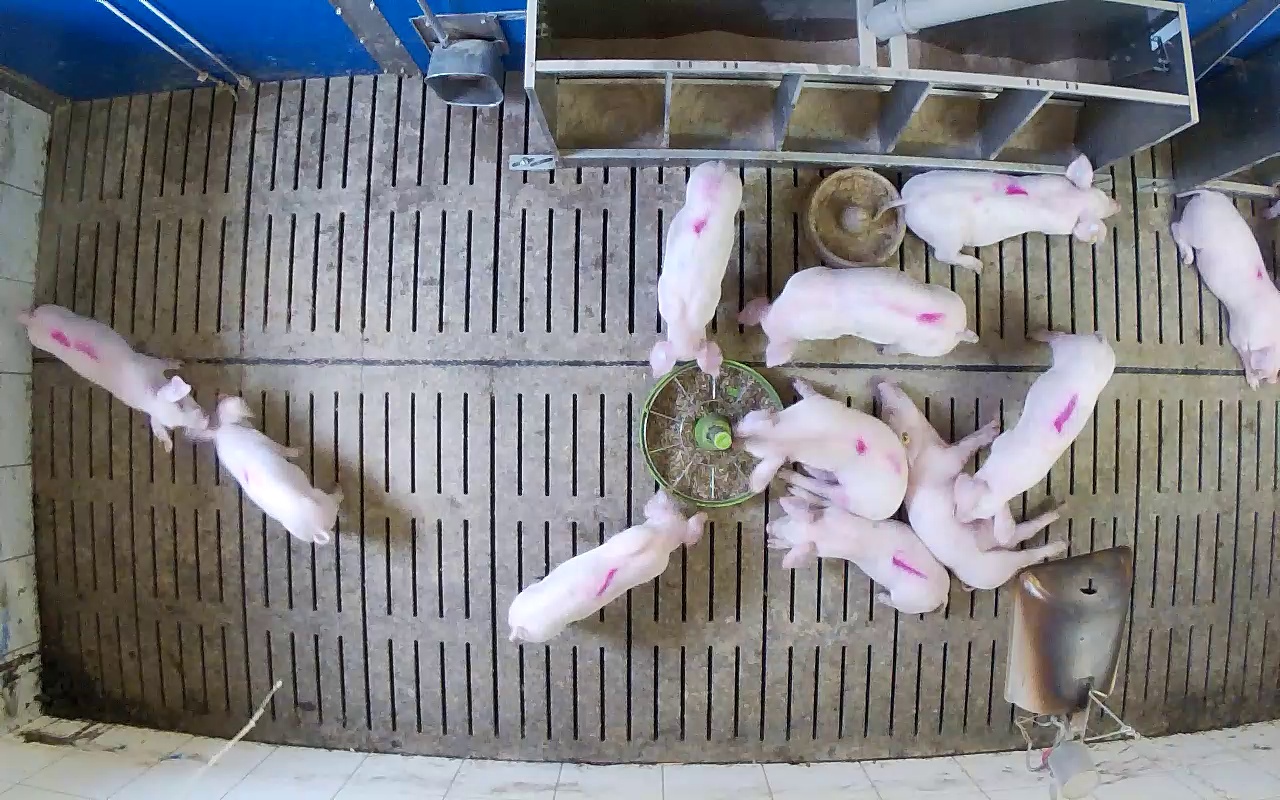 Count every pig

11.